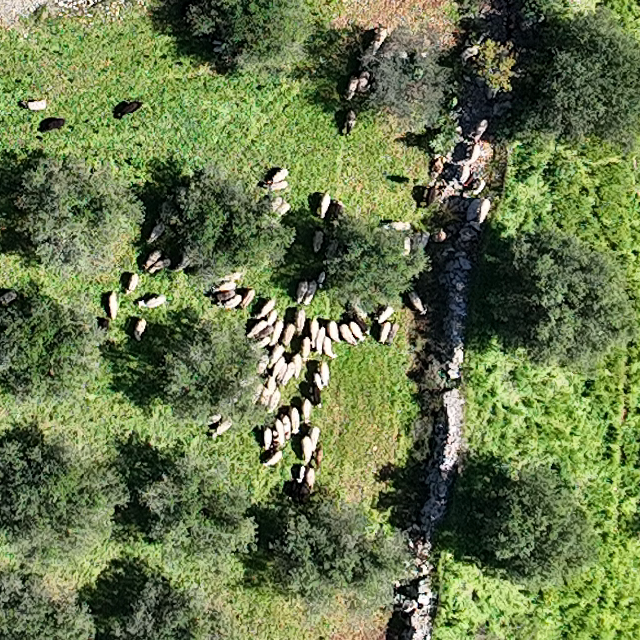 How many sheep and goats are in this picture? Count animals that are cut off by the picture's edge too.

95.